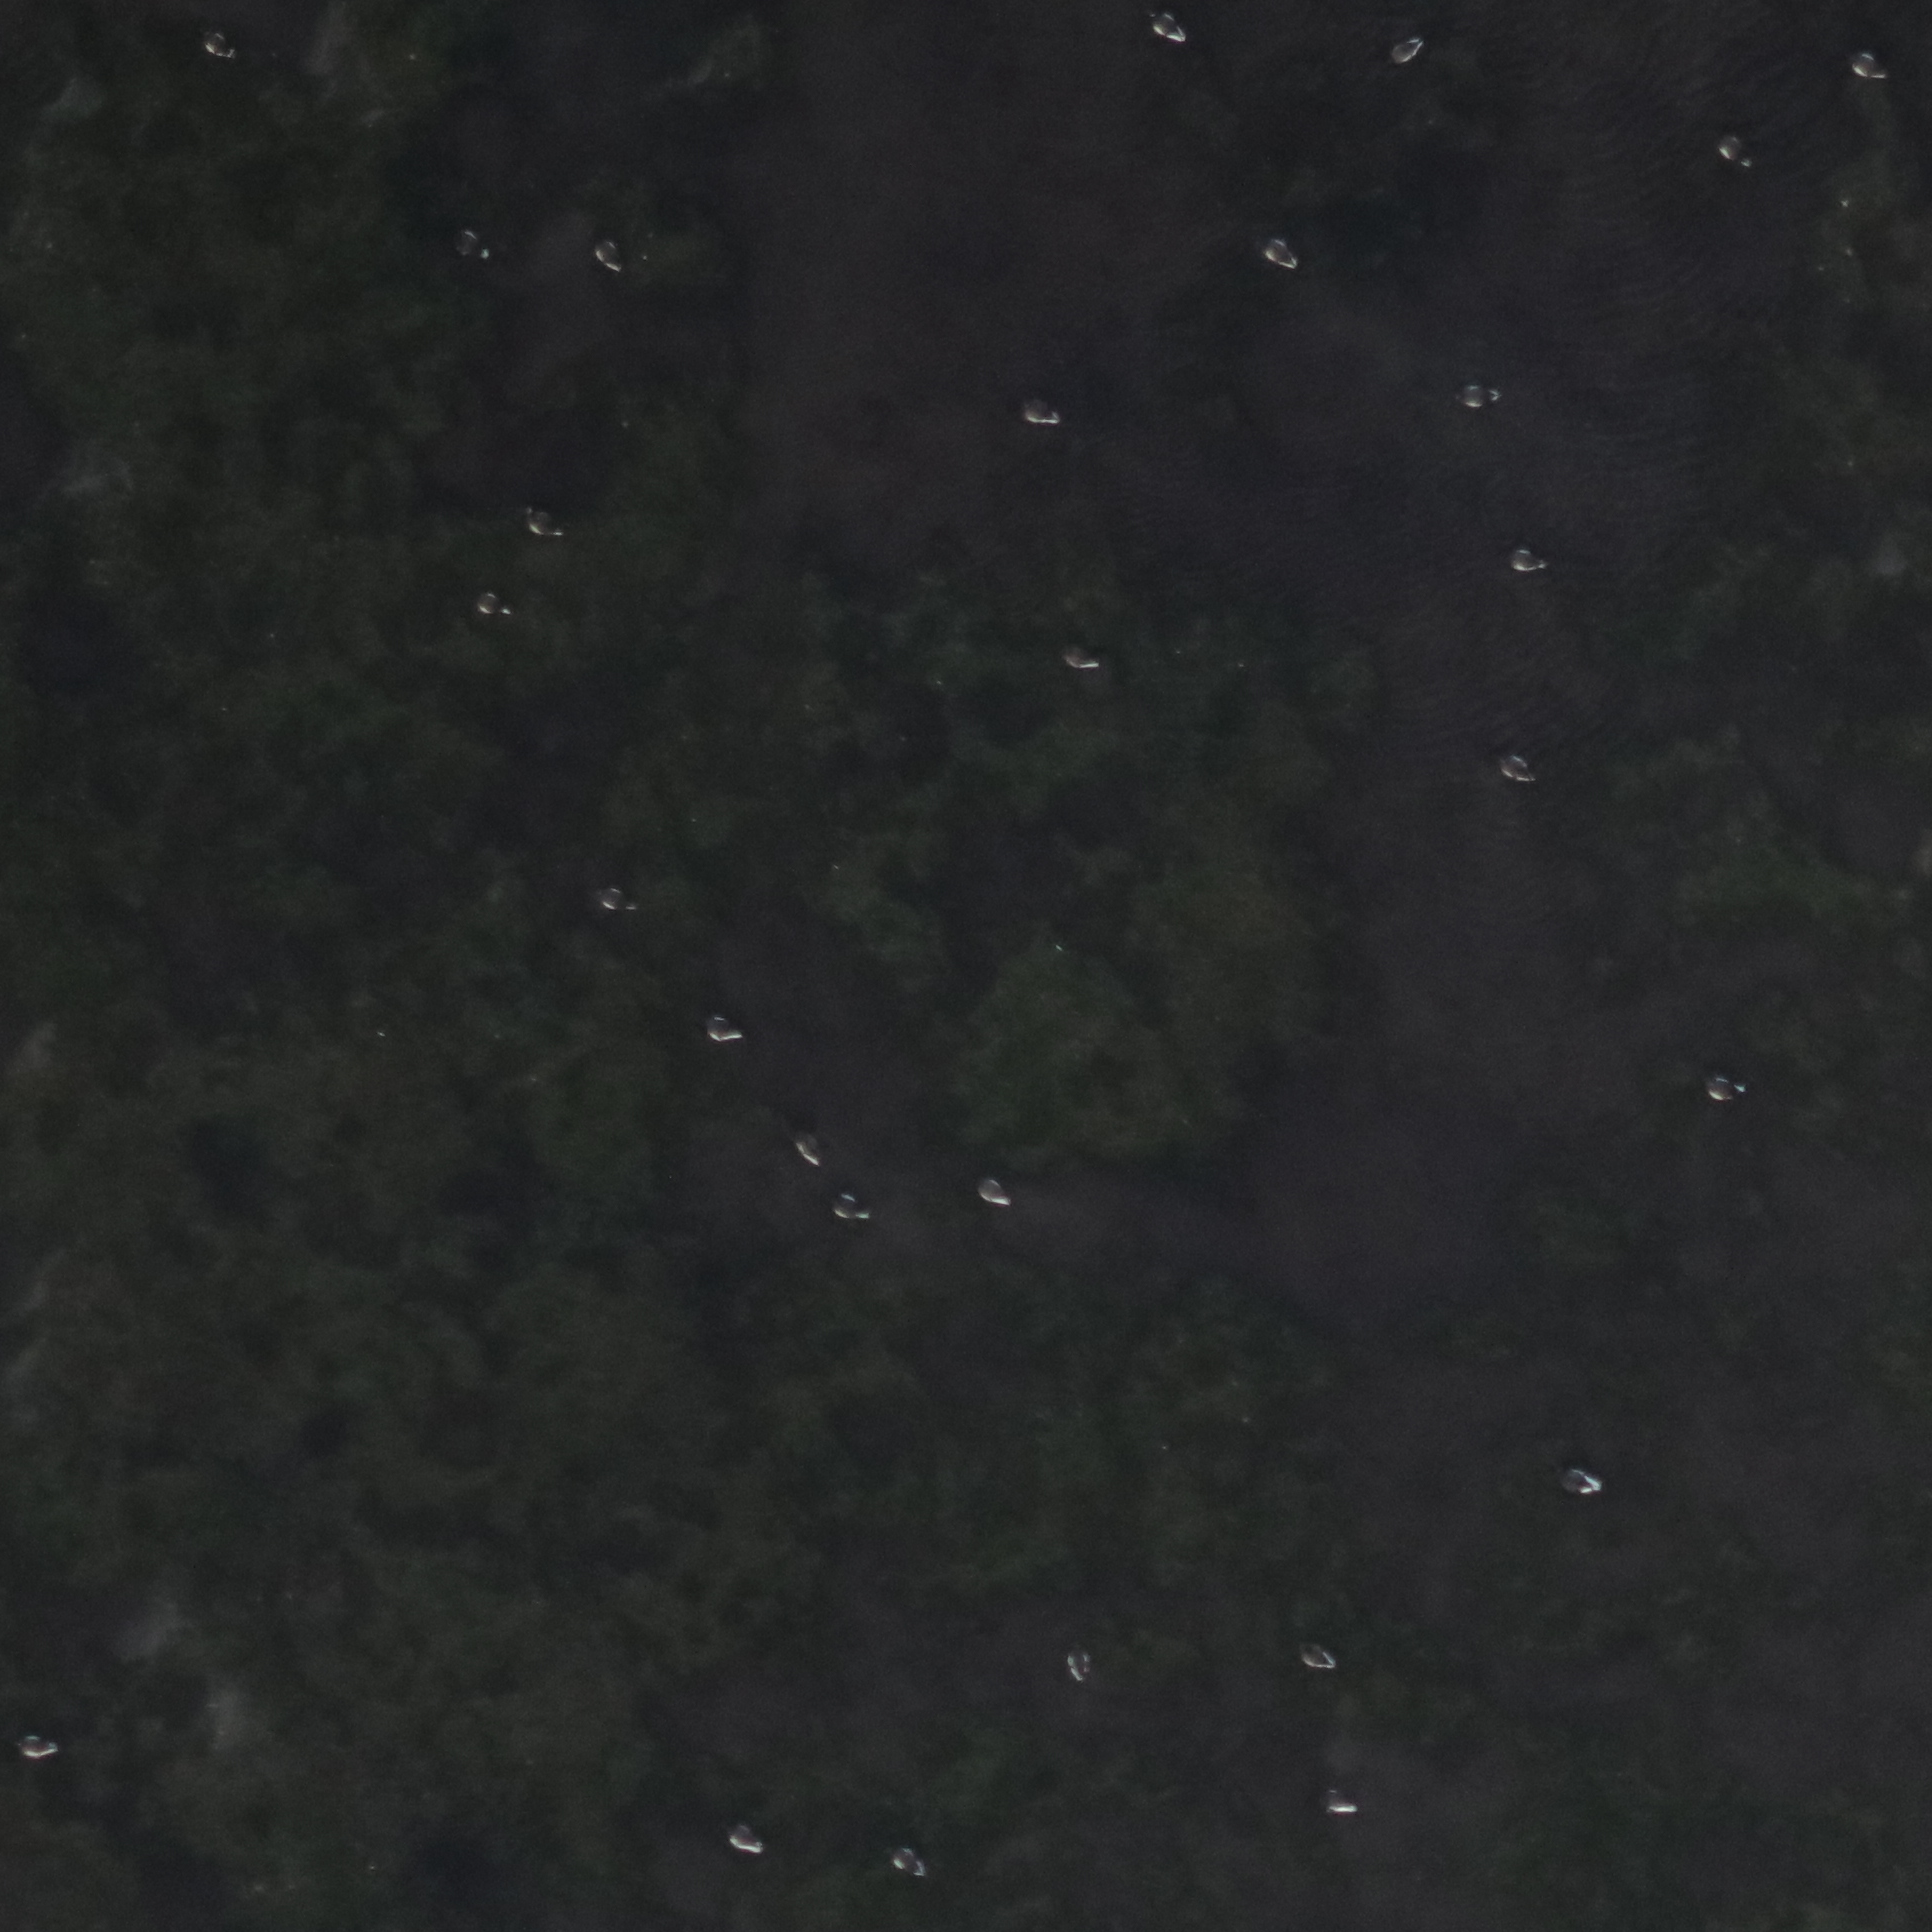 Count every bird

28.